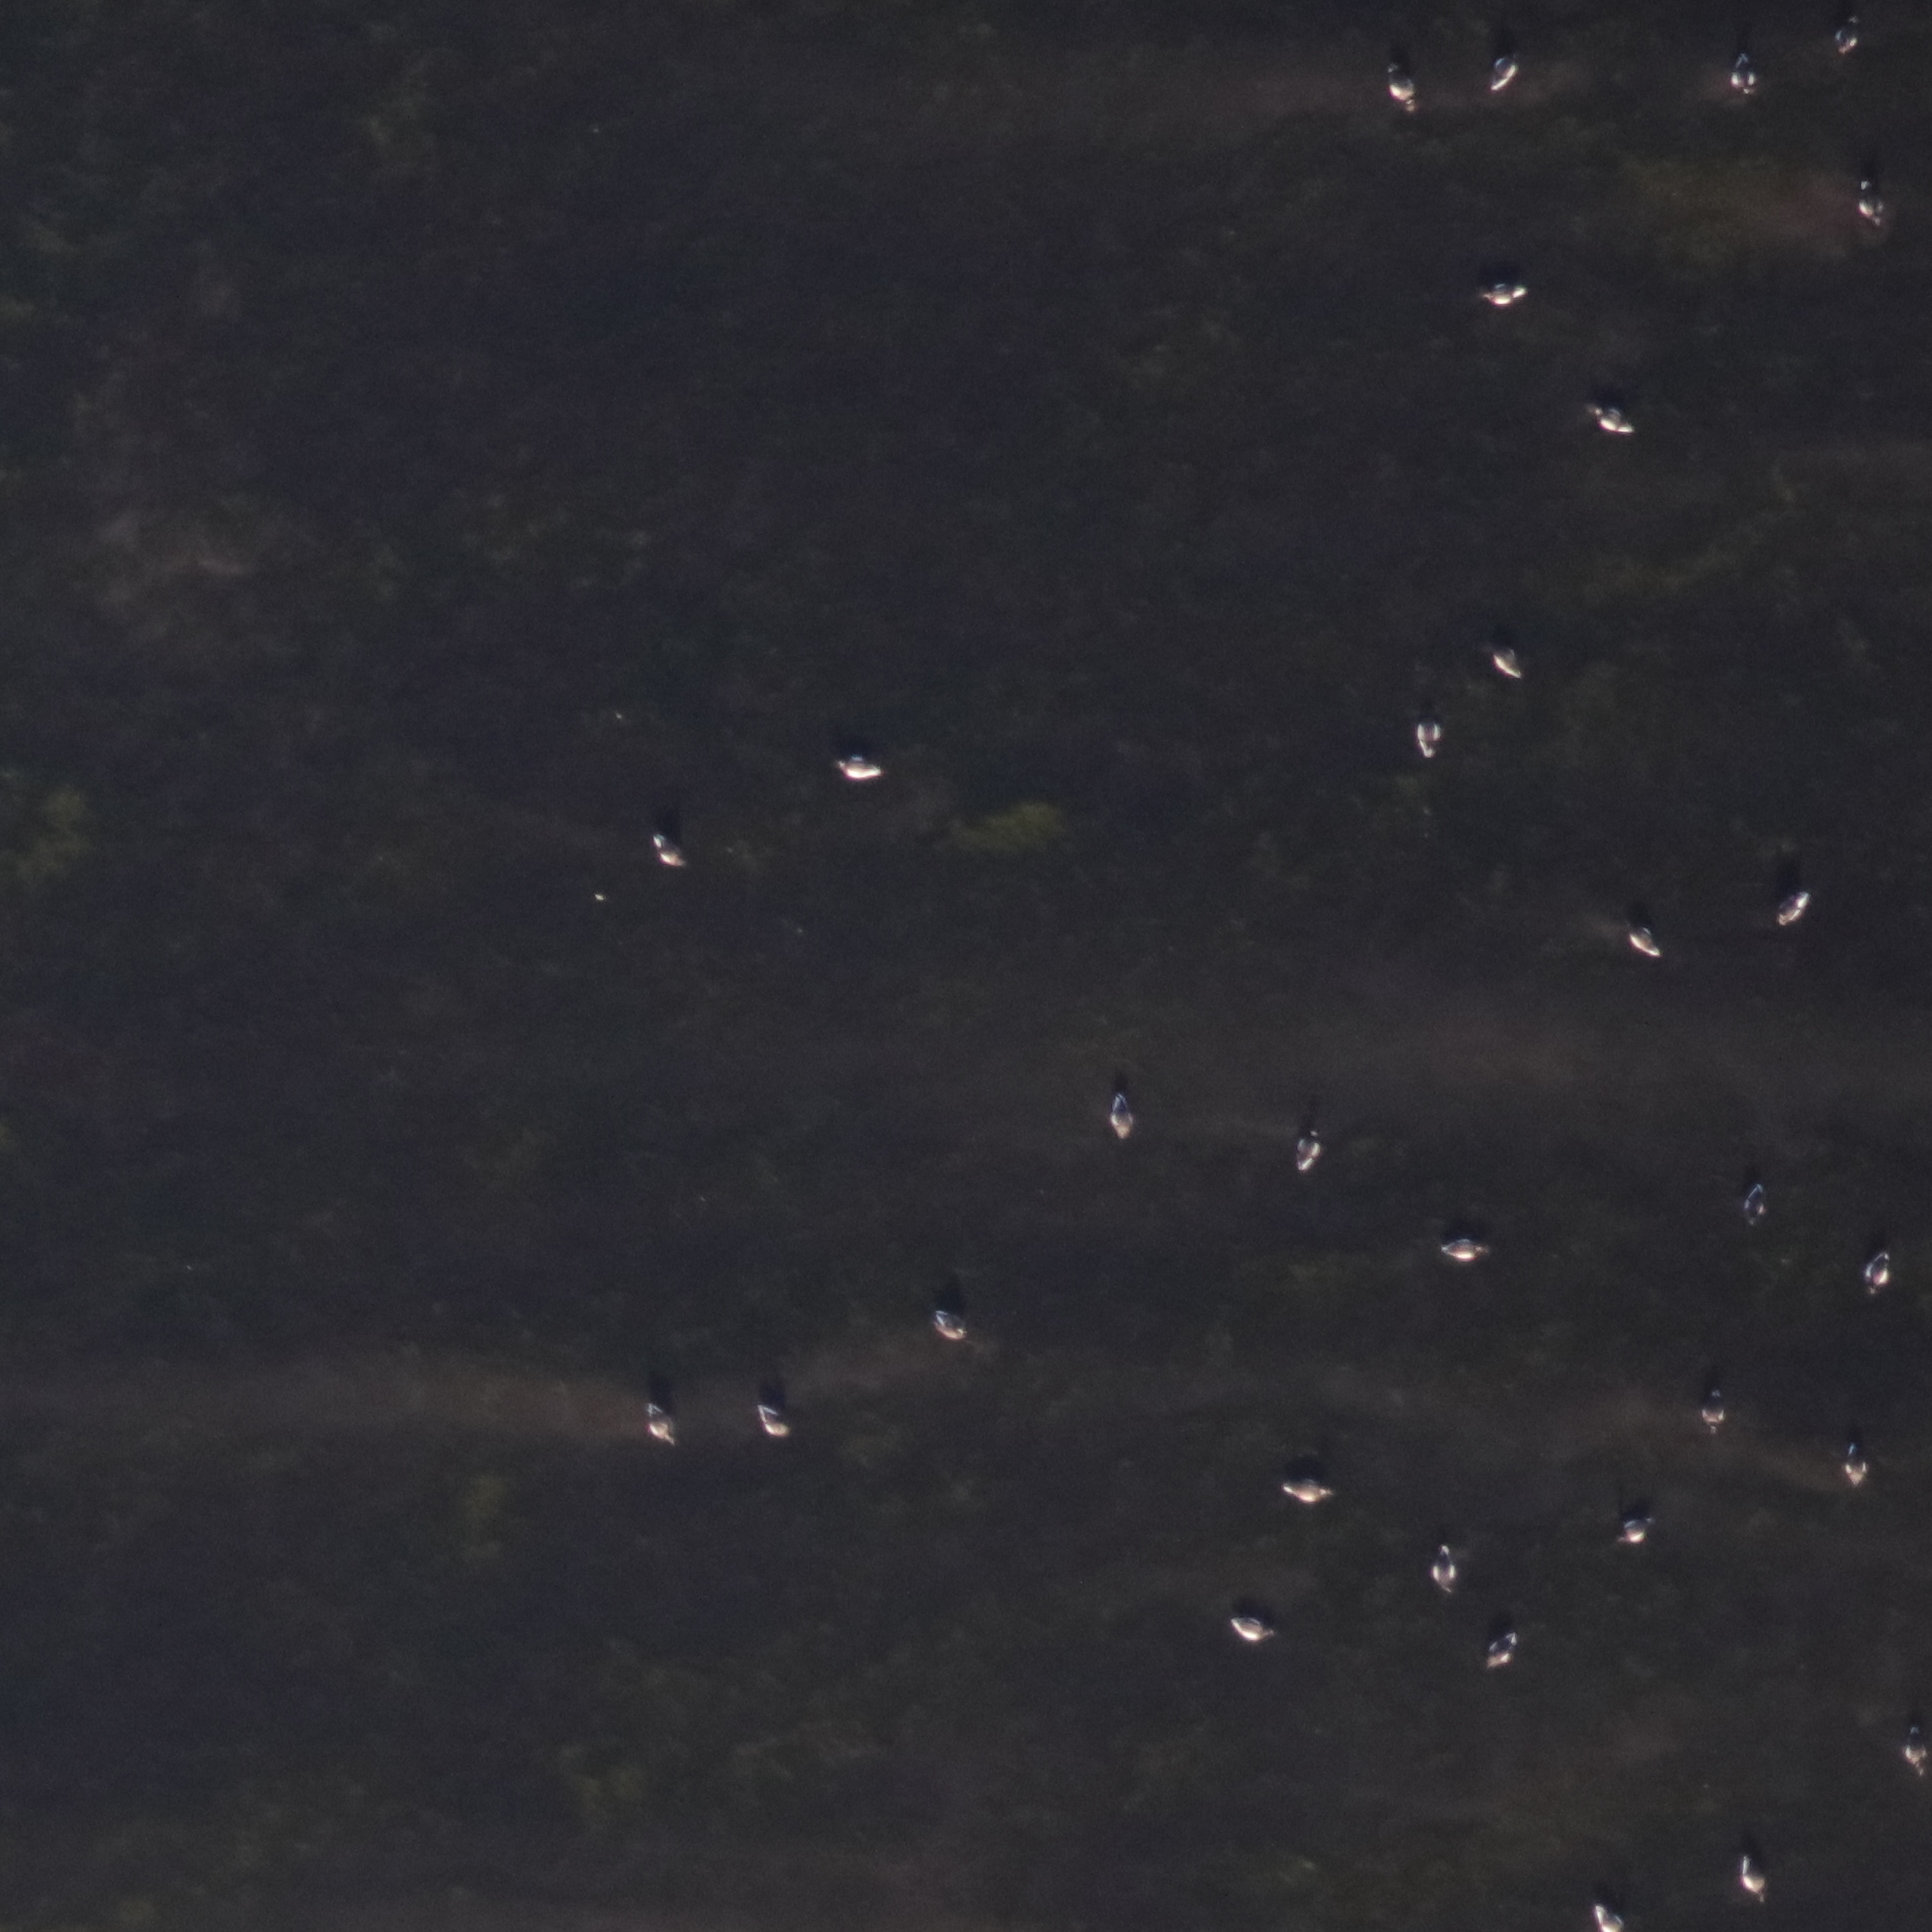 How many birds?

31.